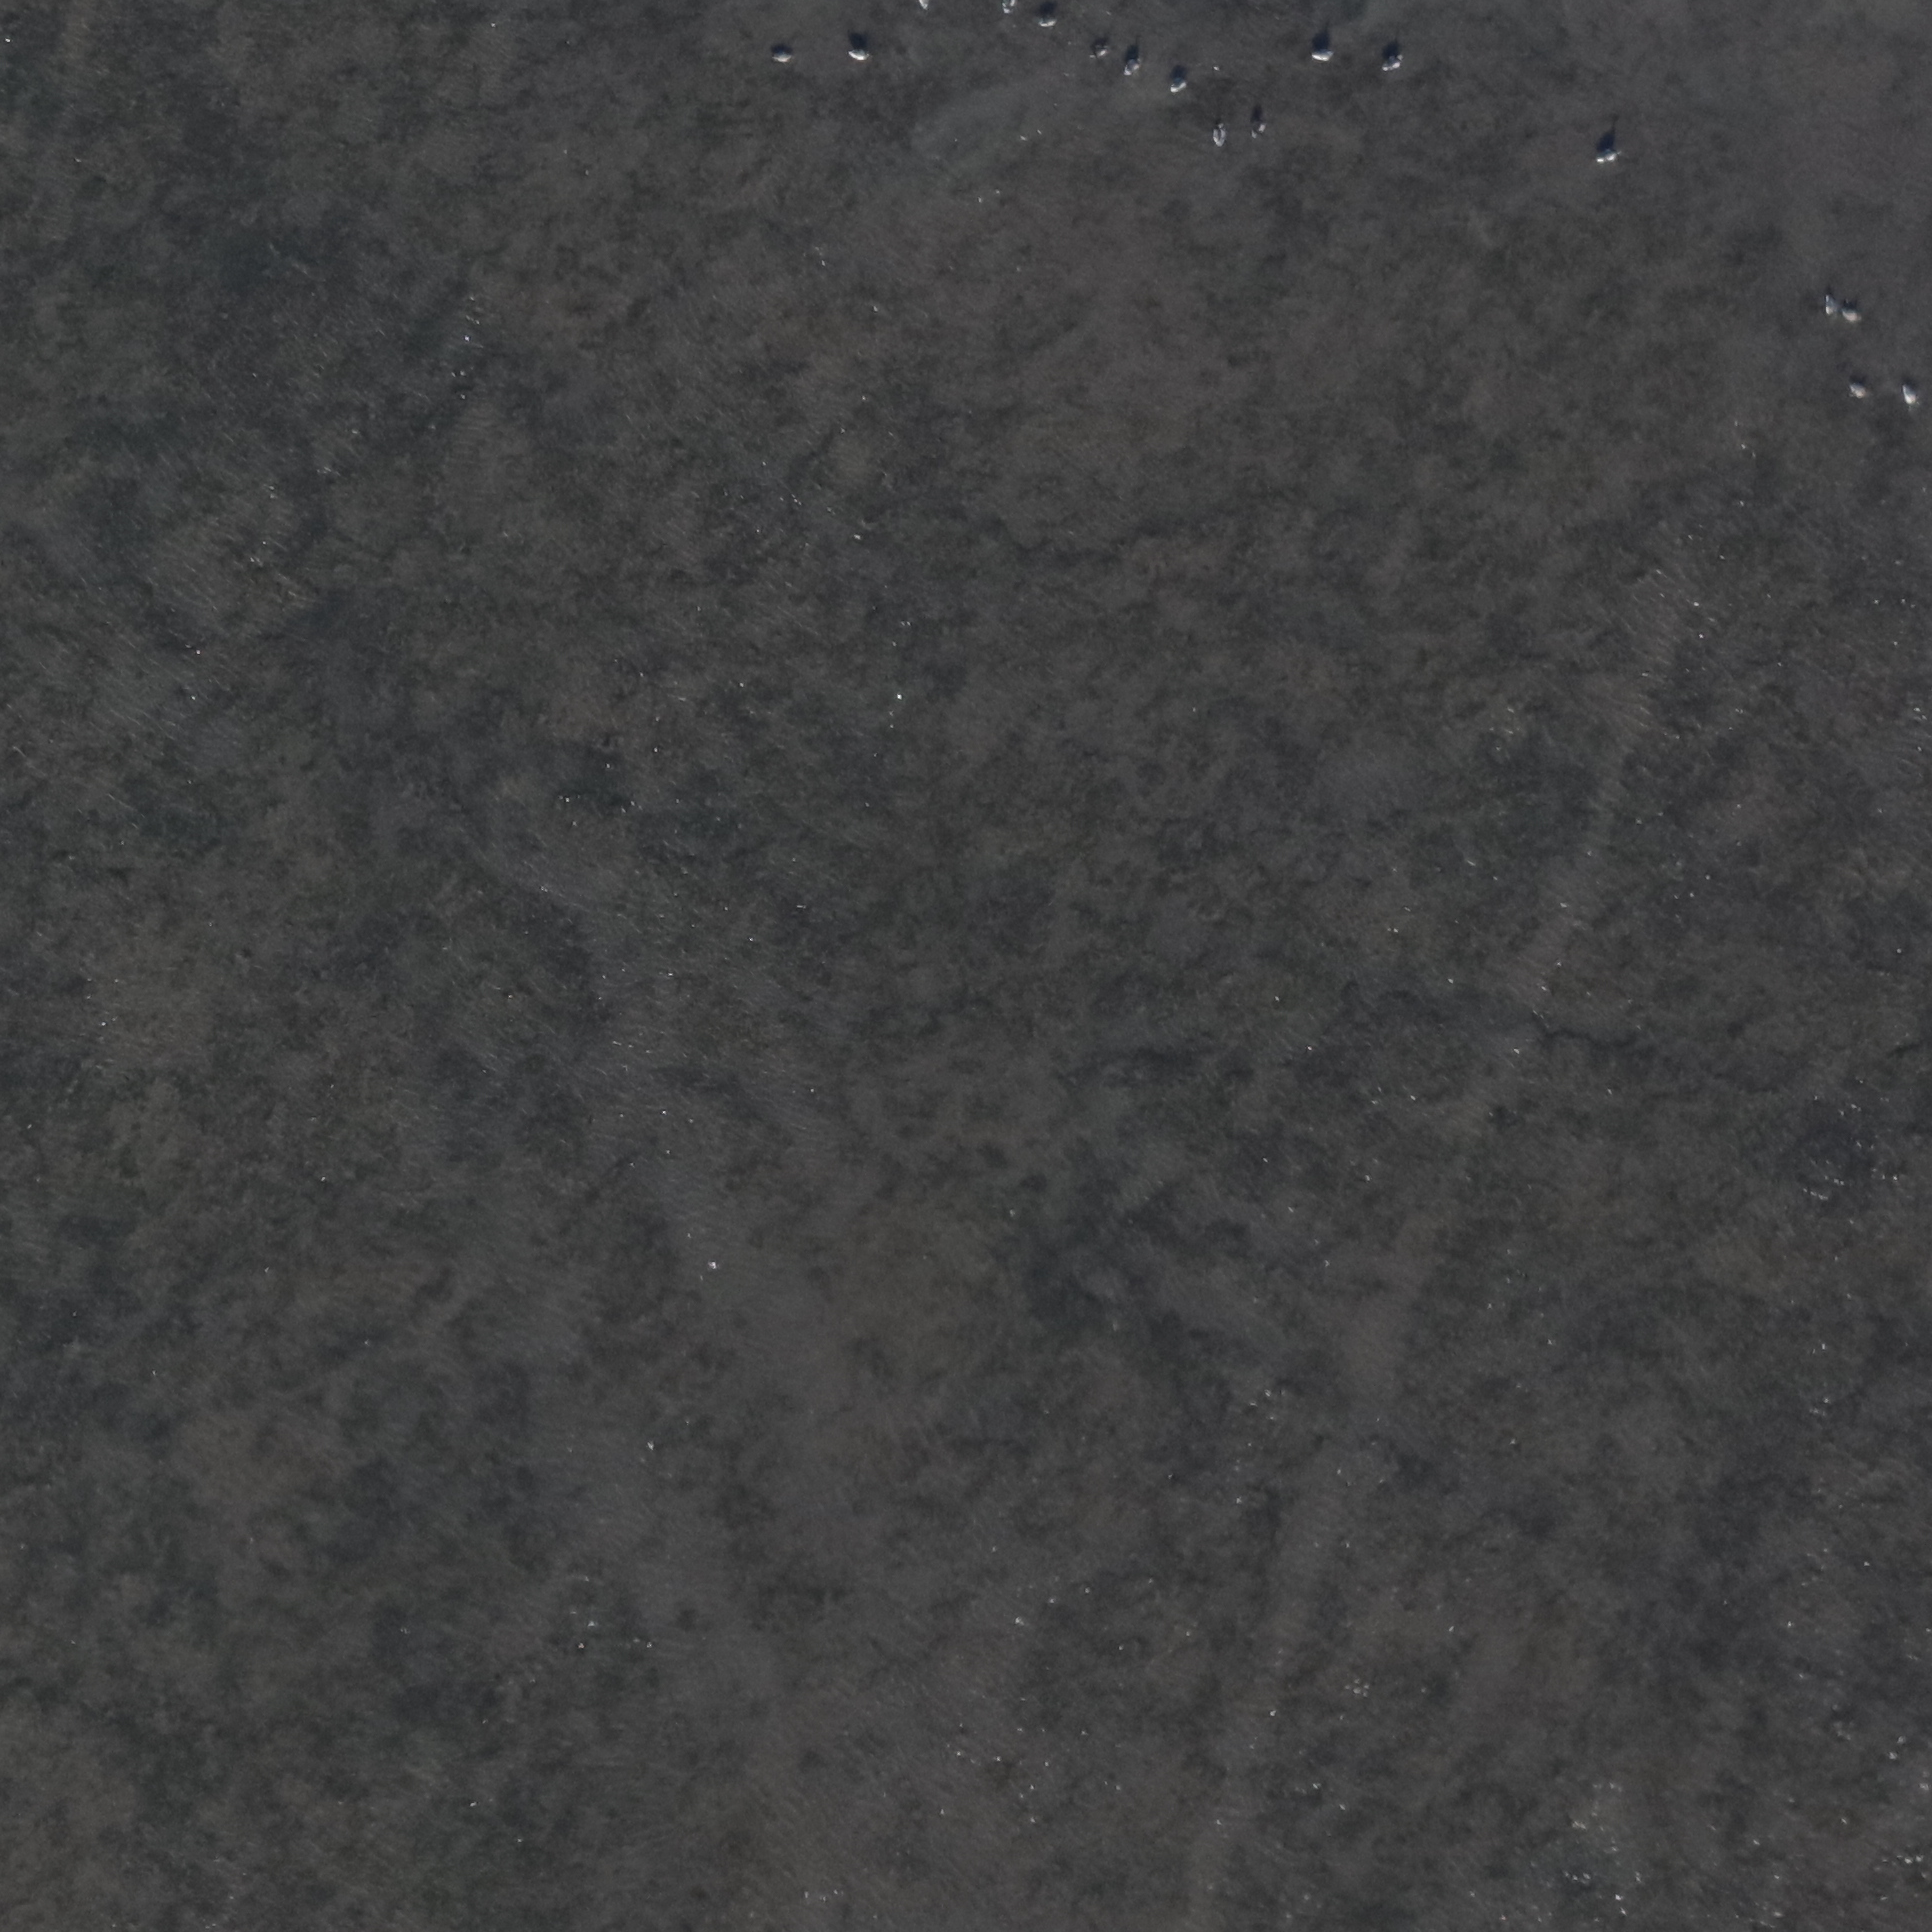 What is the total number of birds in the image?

16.